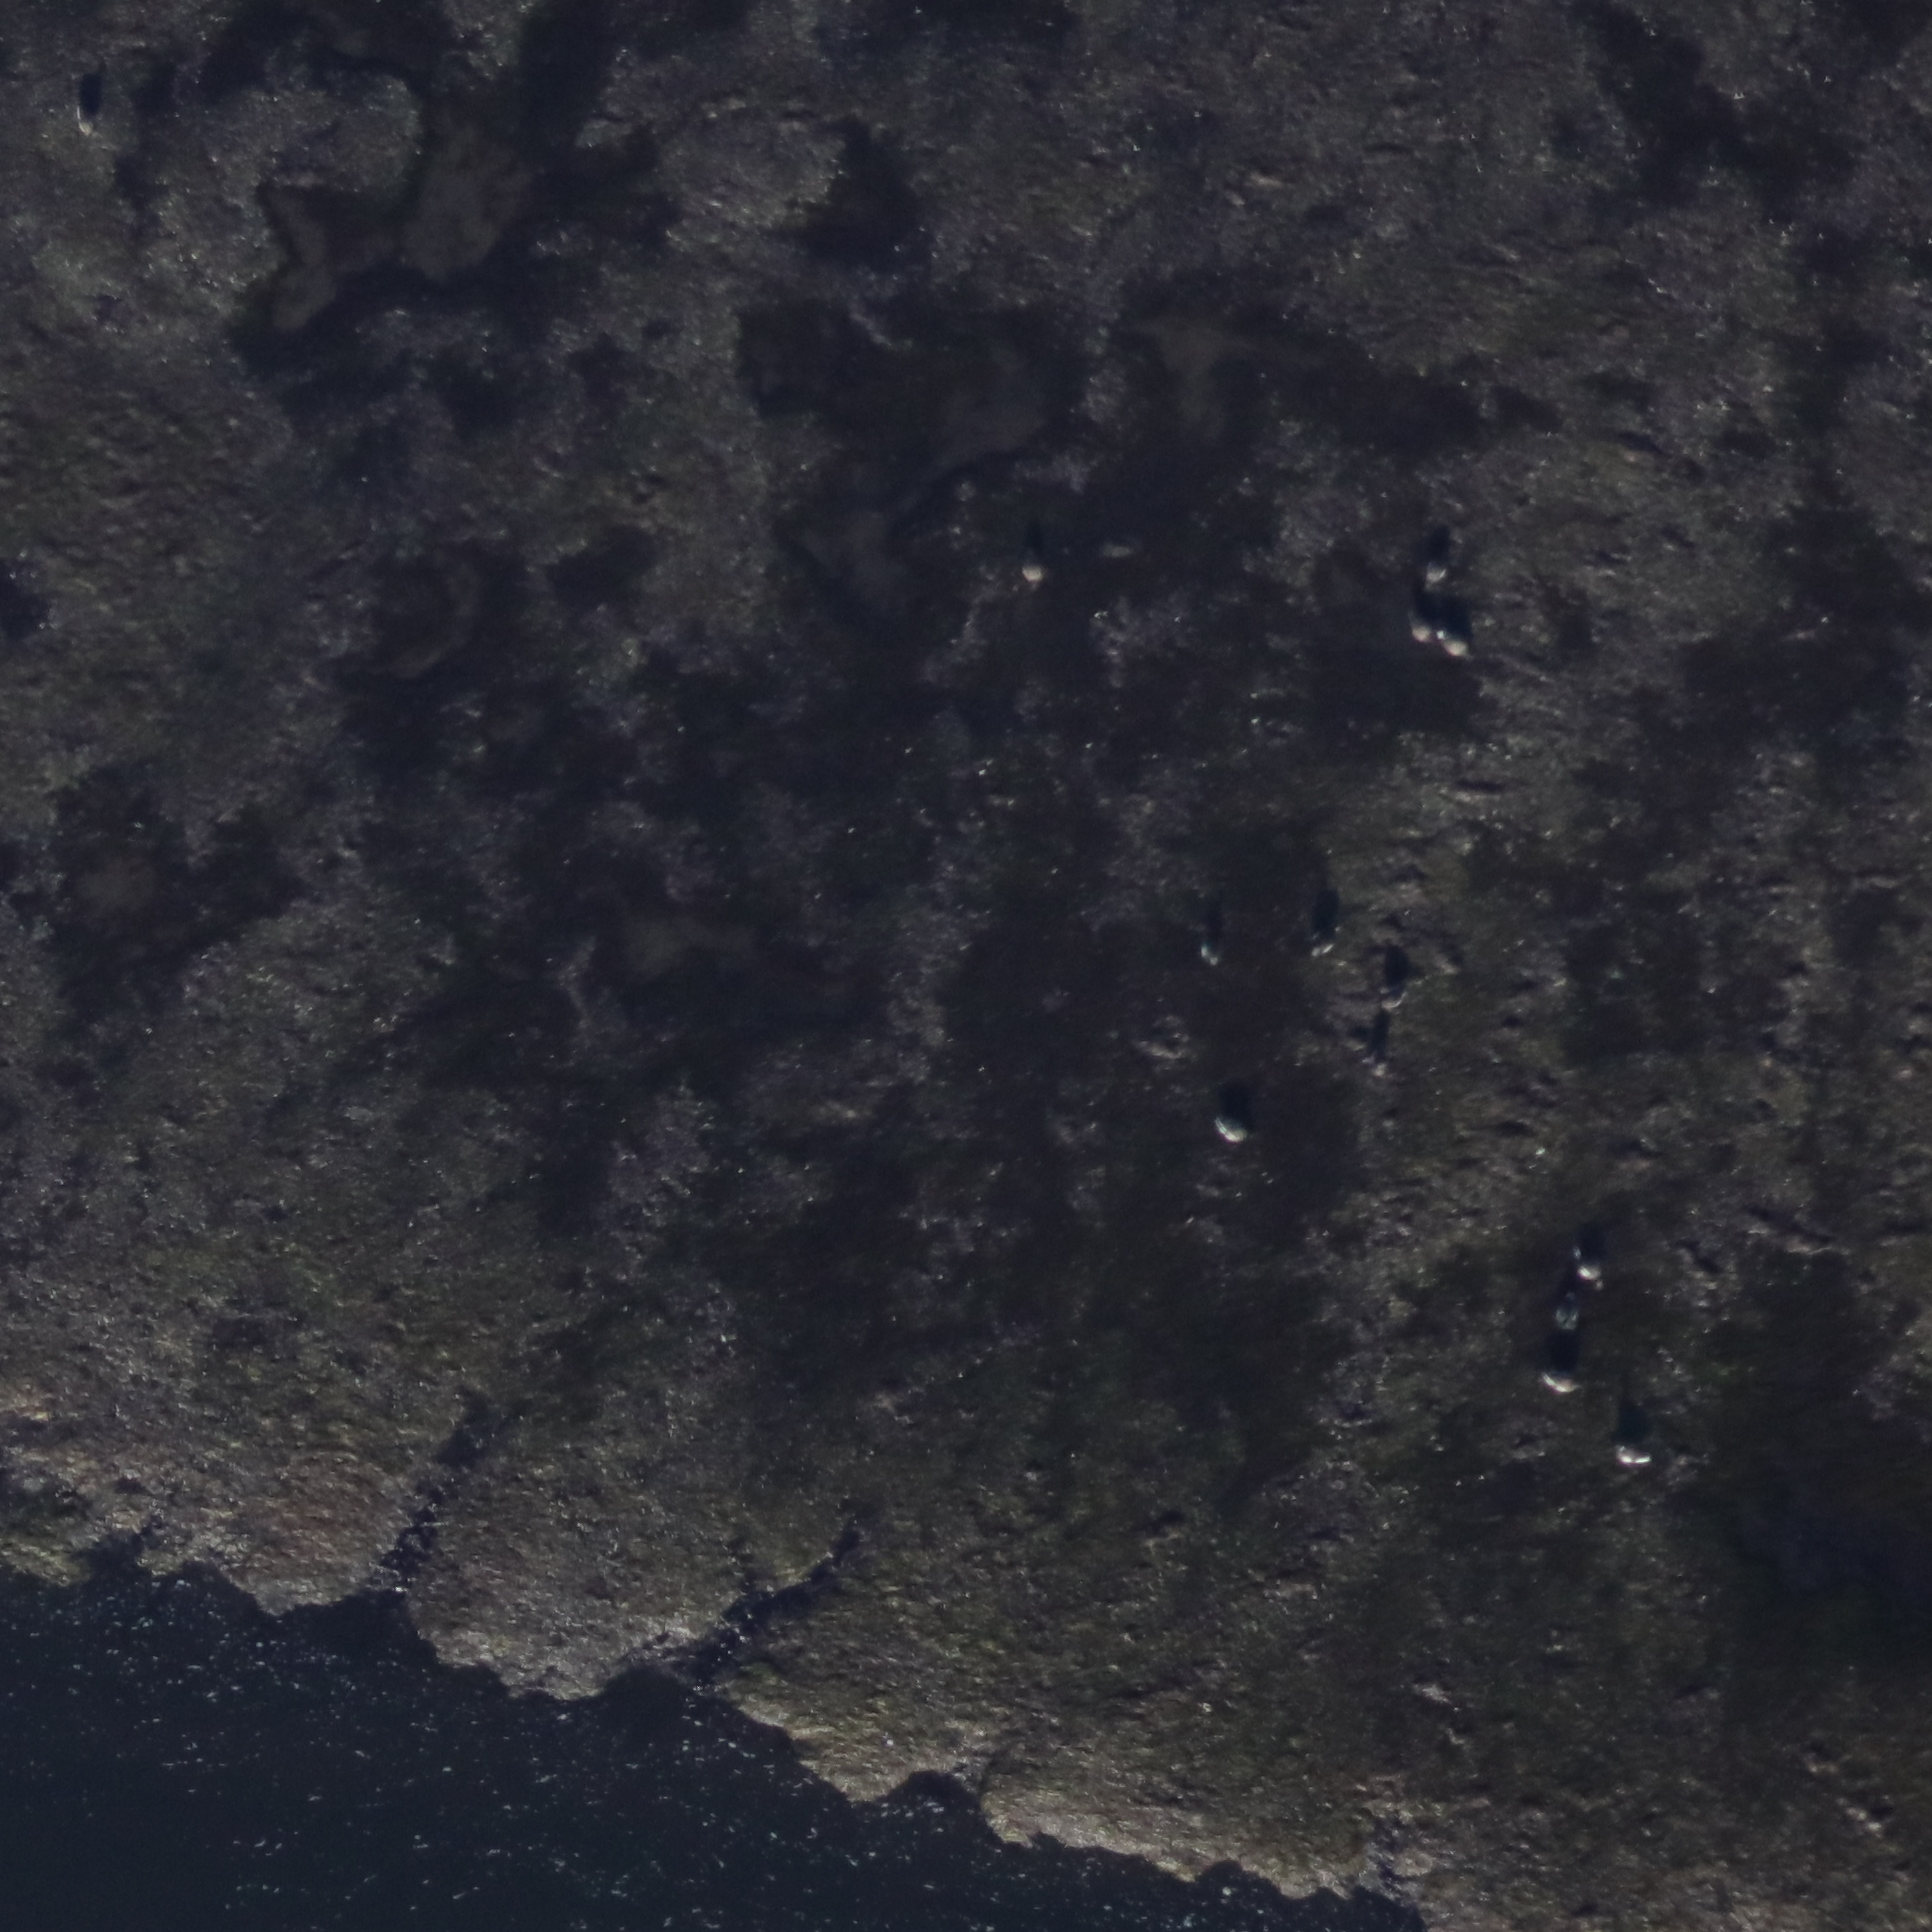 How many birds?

13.